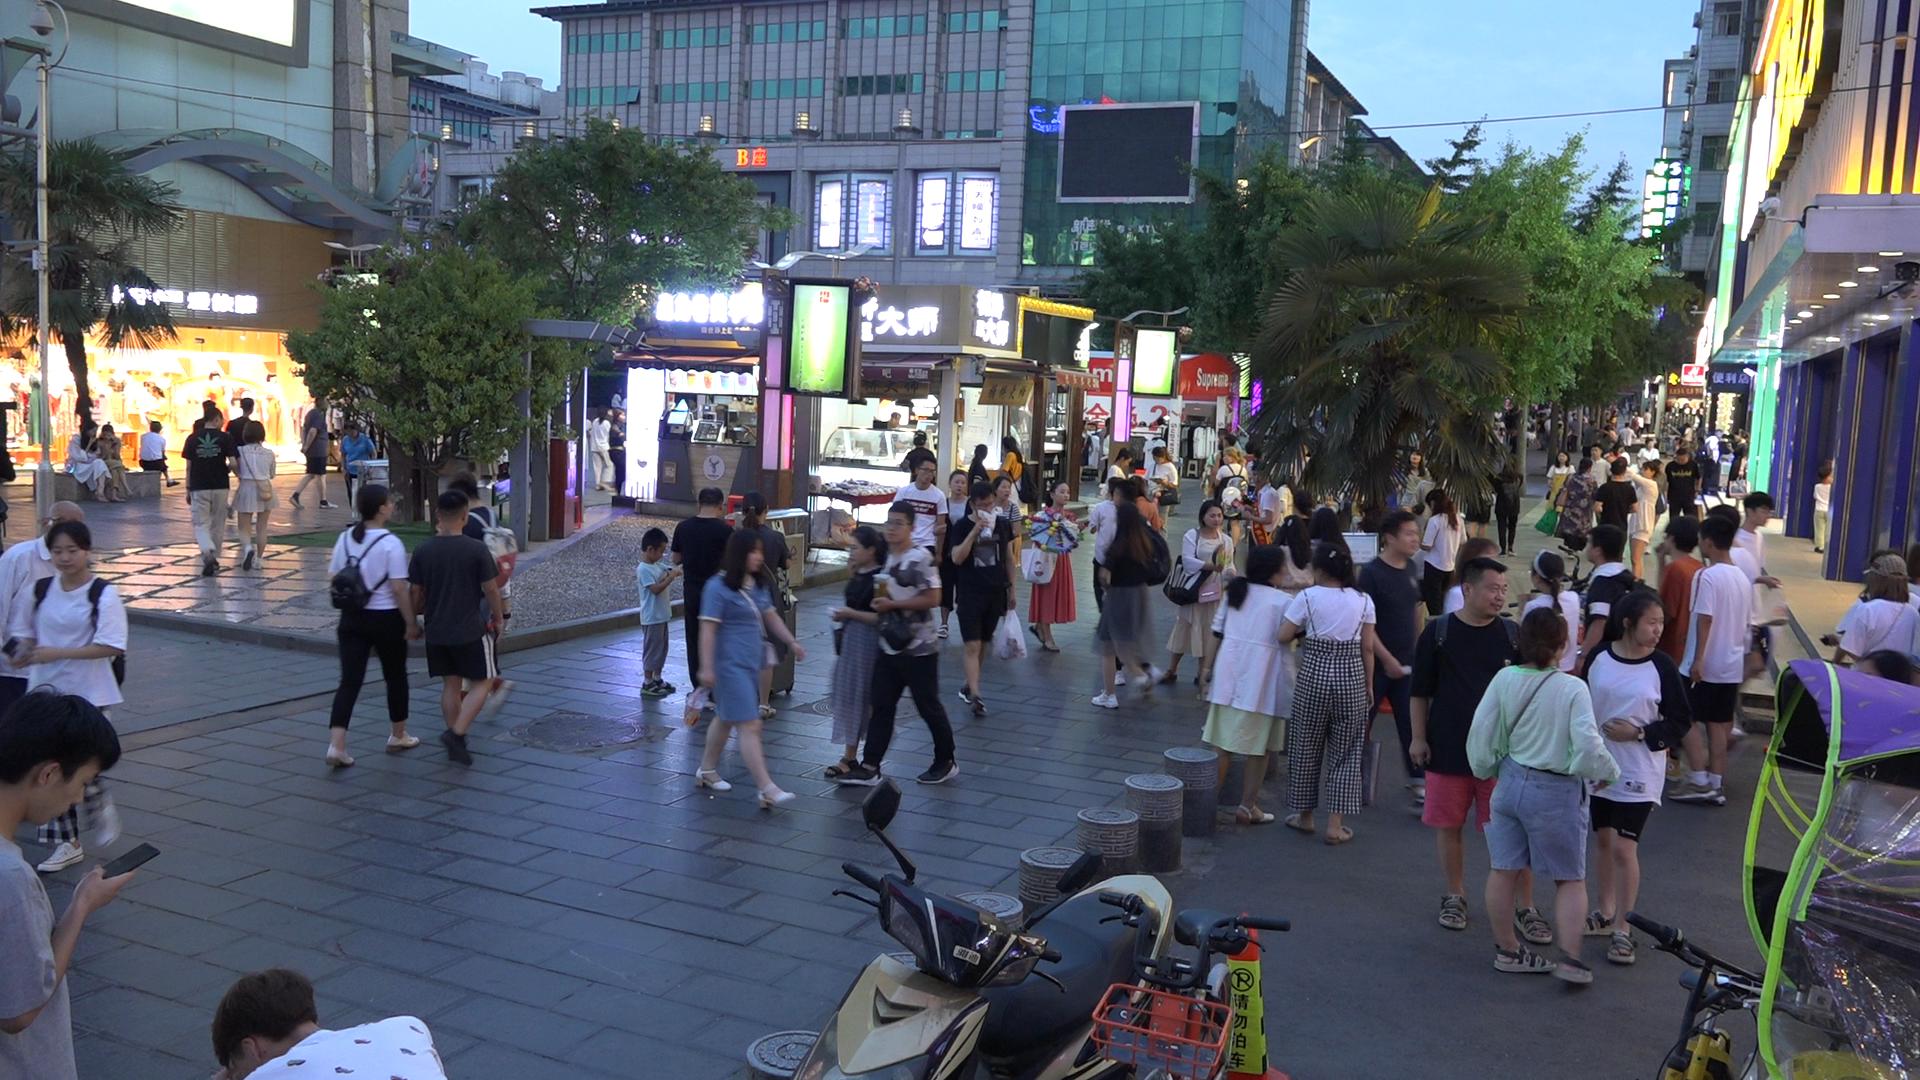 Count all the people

88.